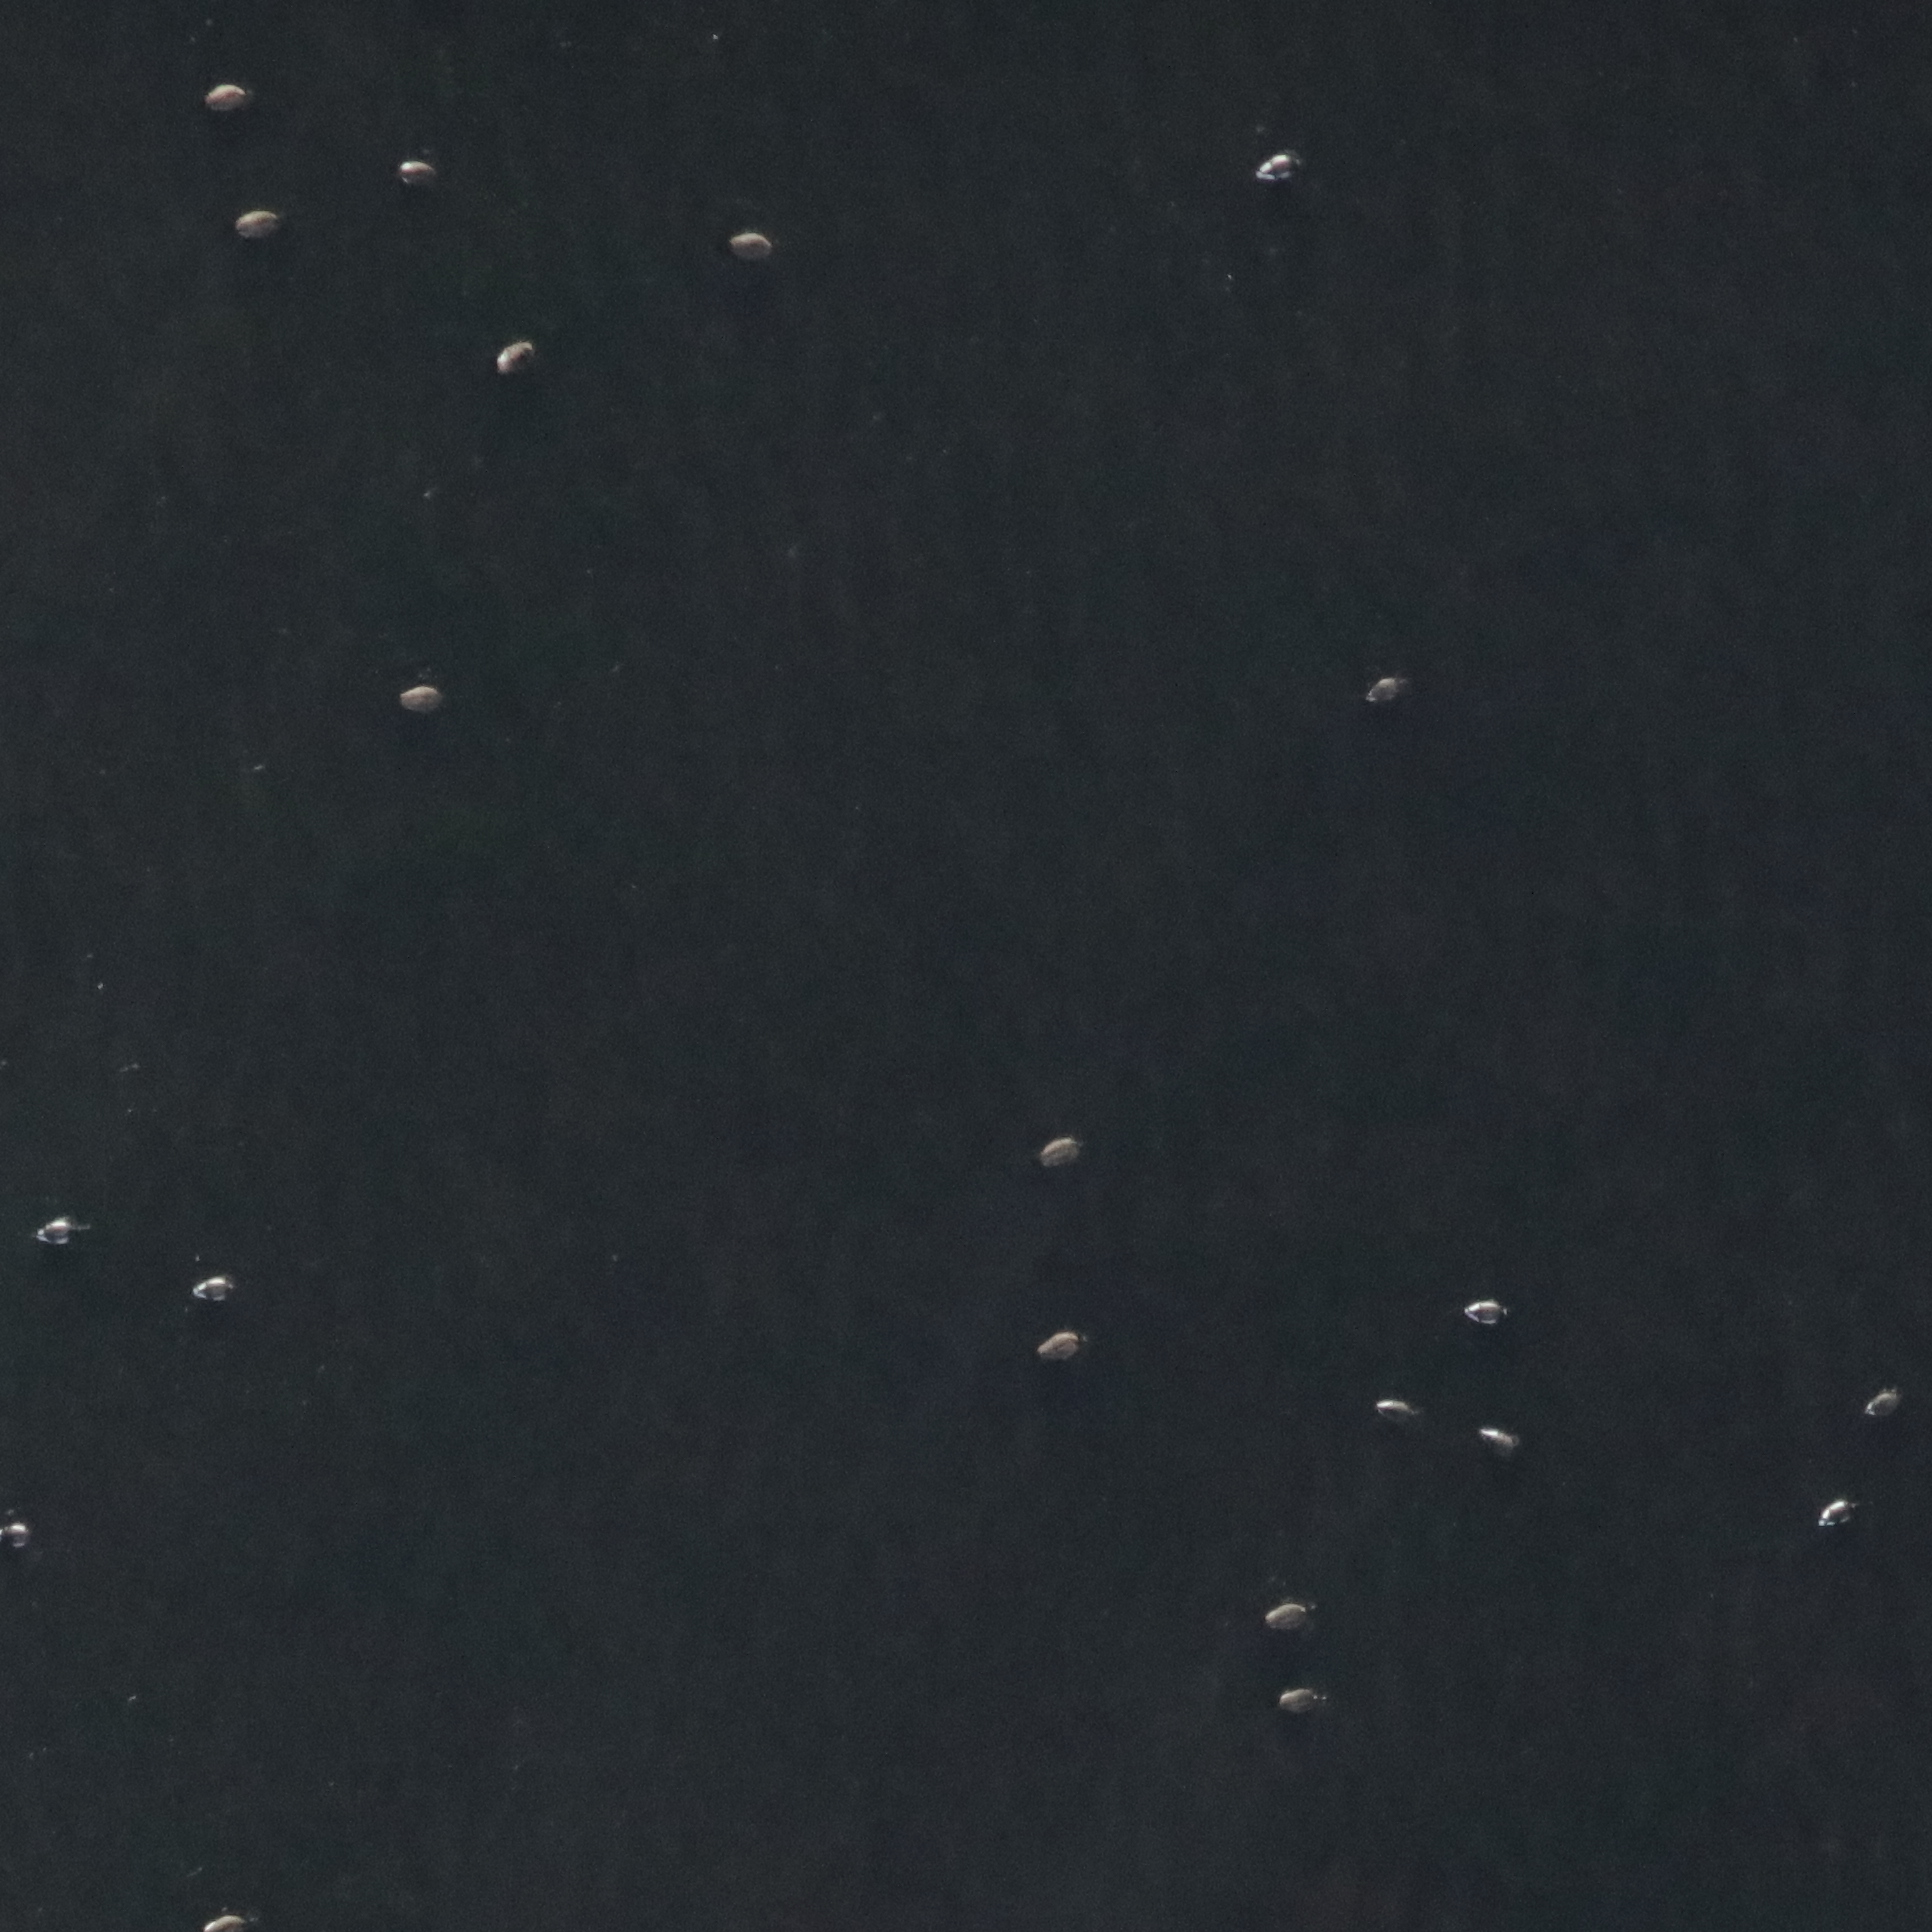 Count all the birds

21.